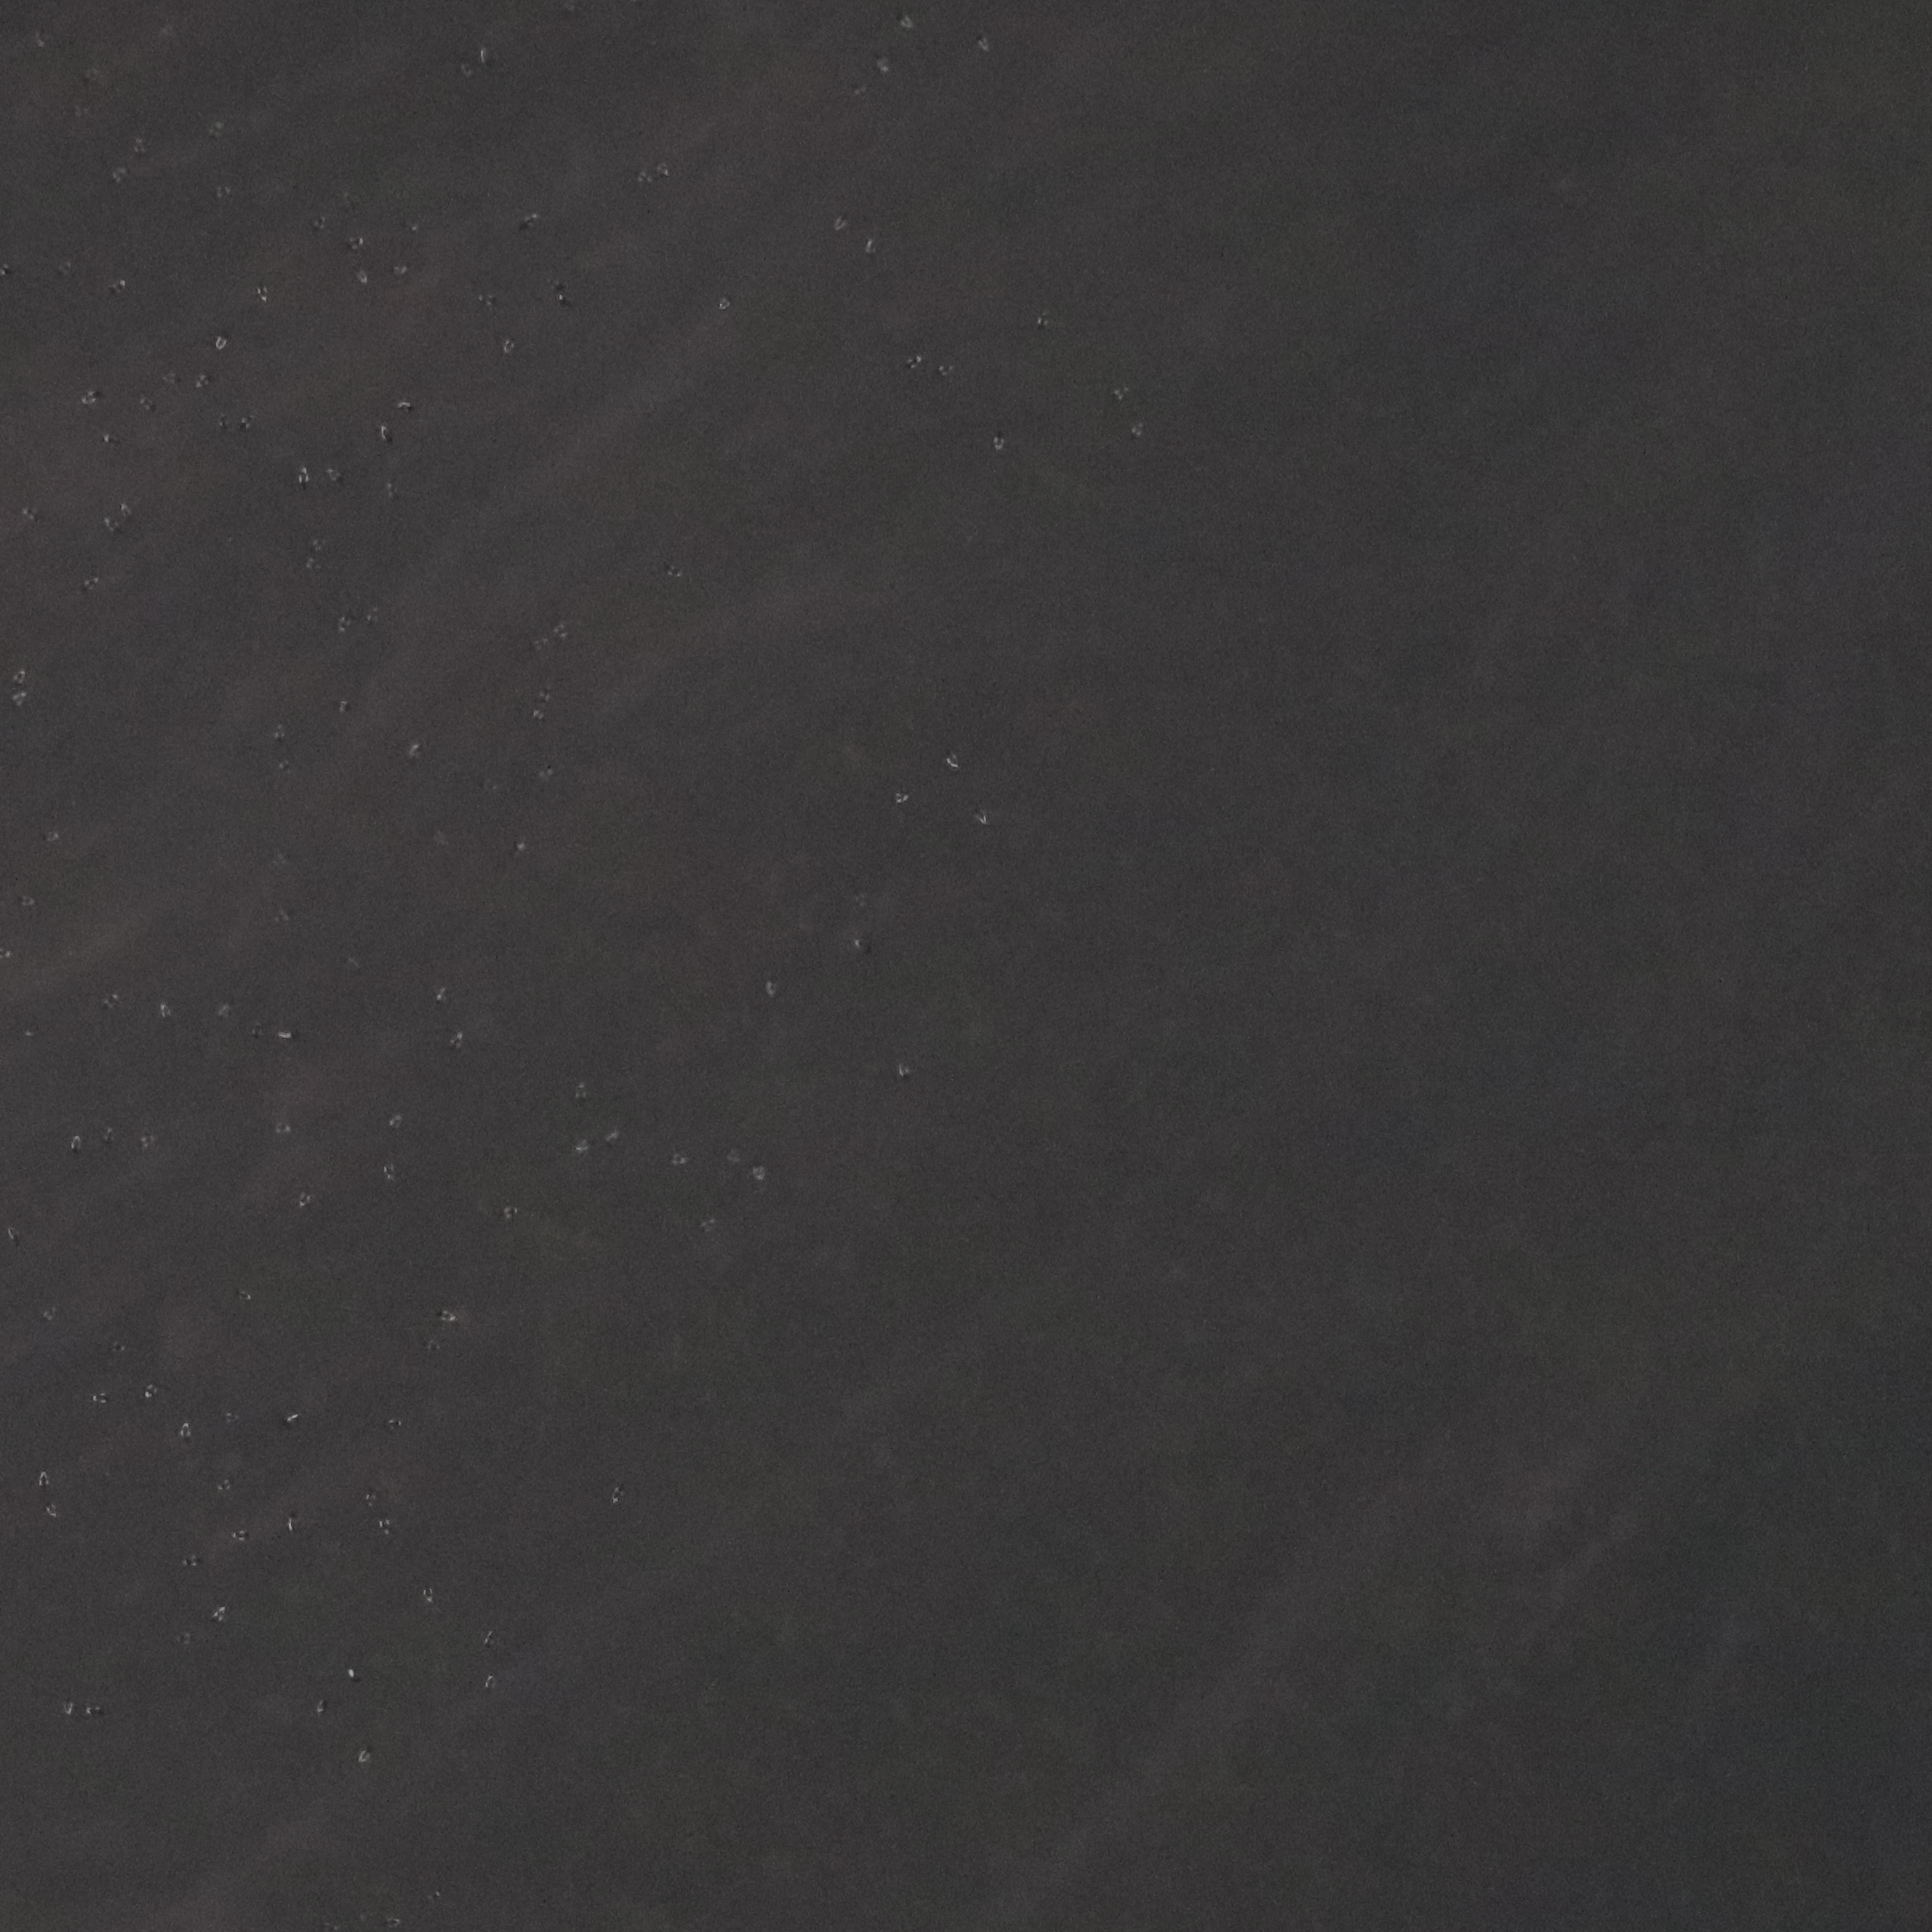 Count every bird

144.